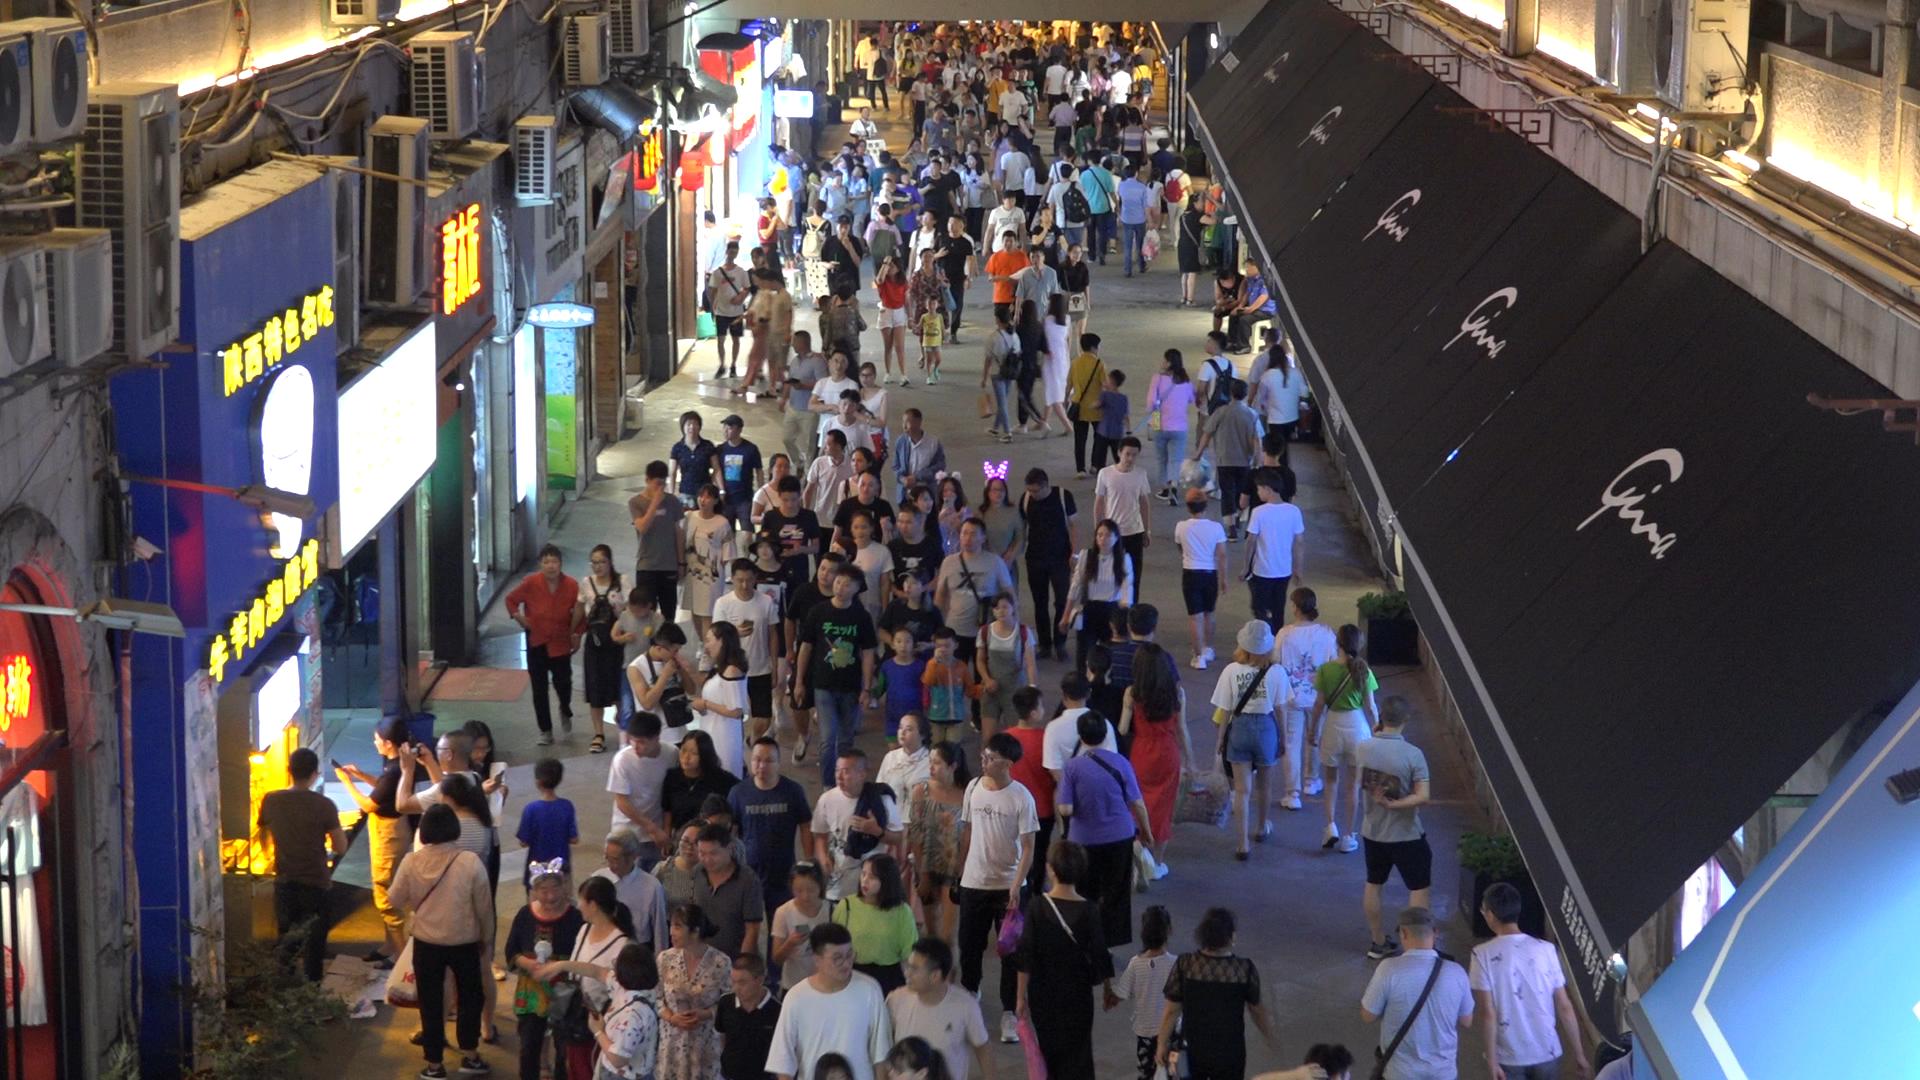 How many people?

236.